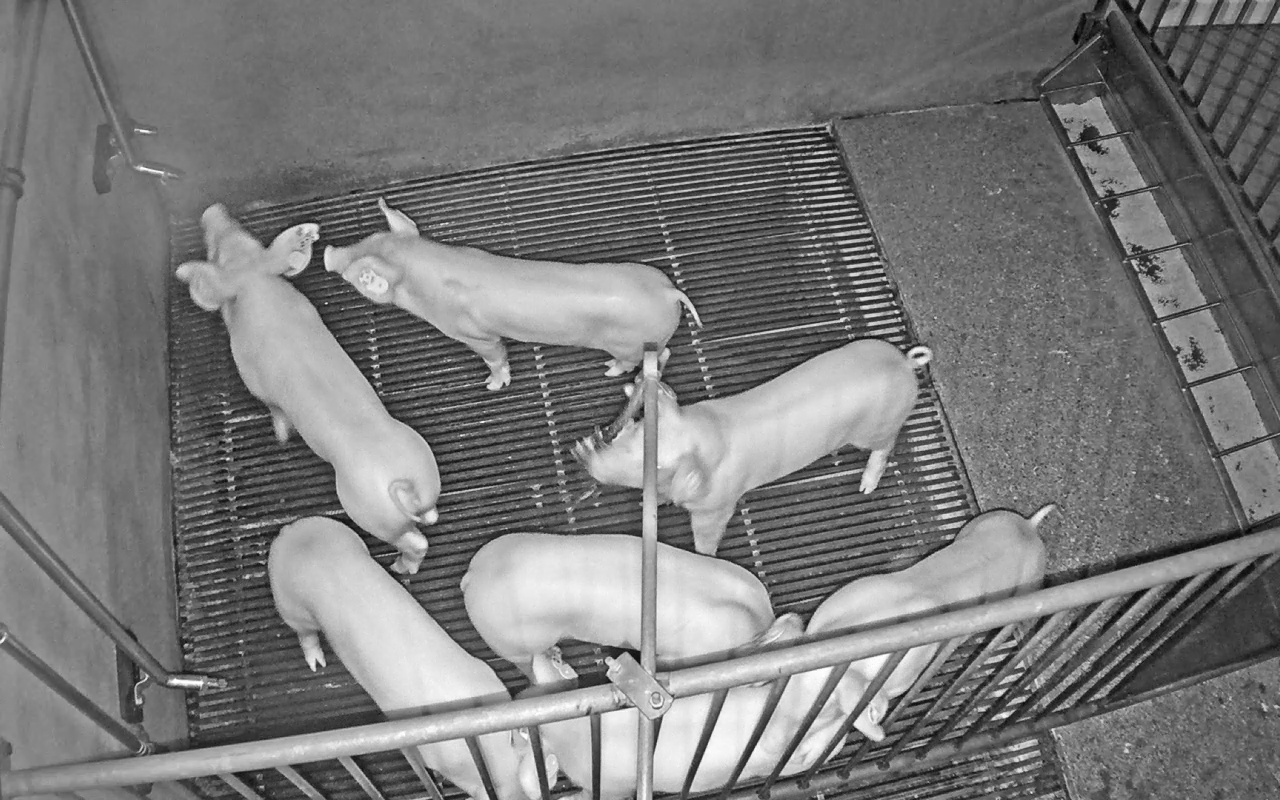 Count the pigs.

7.